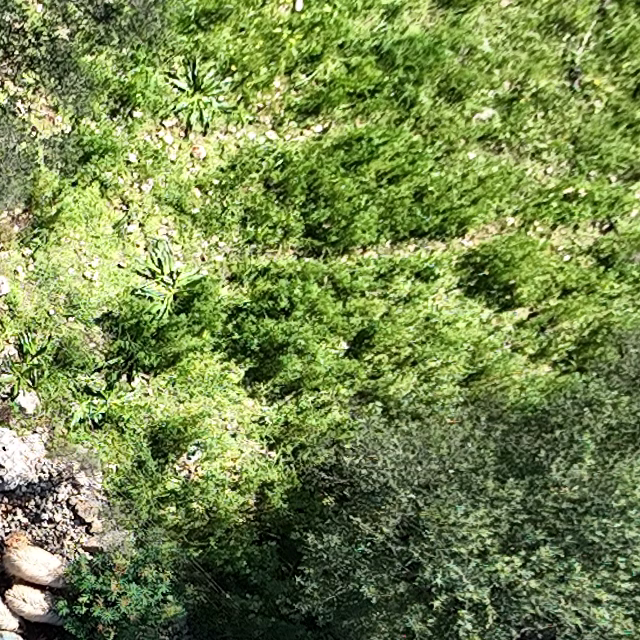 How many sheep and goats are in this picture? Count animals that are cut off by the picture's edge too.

5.